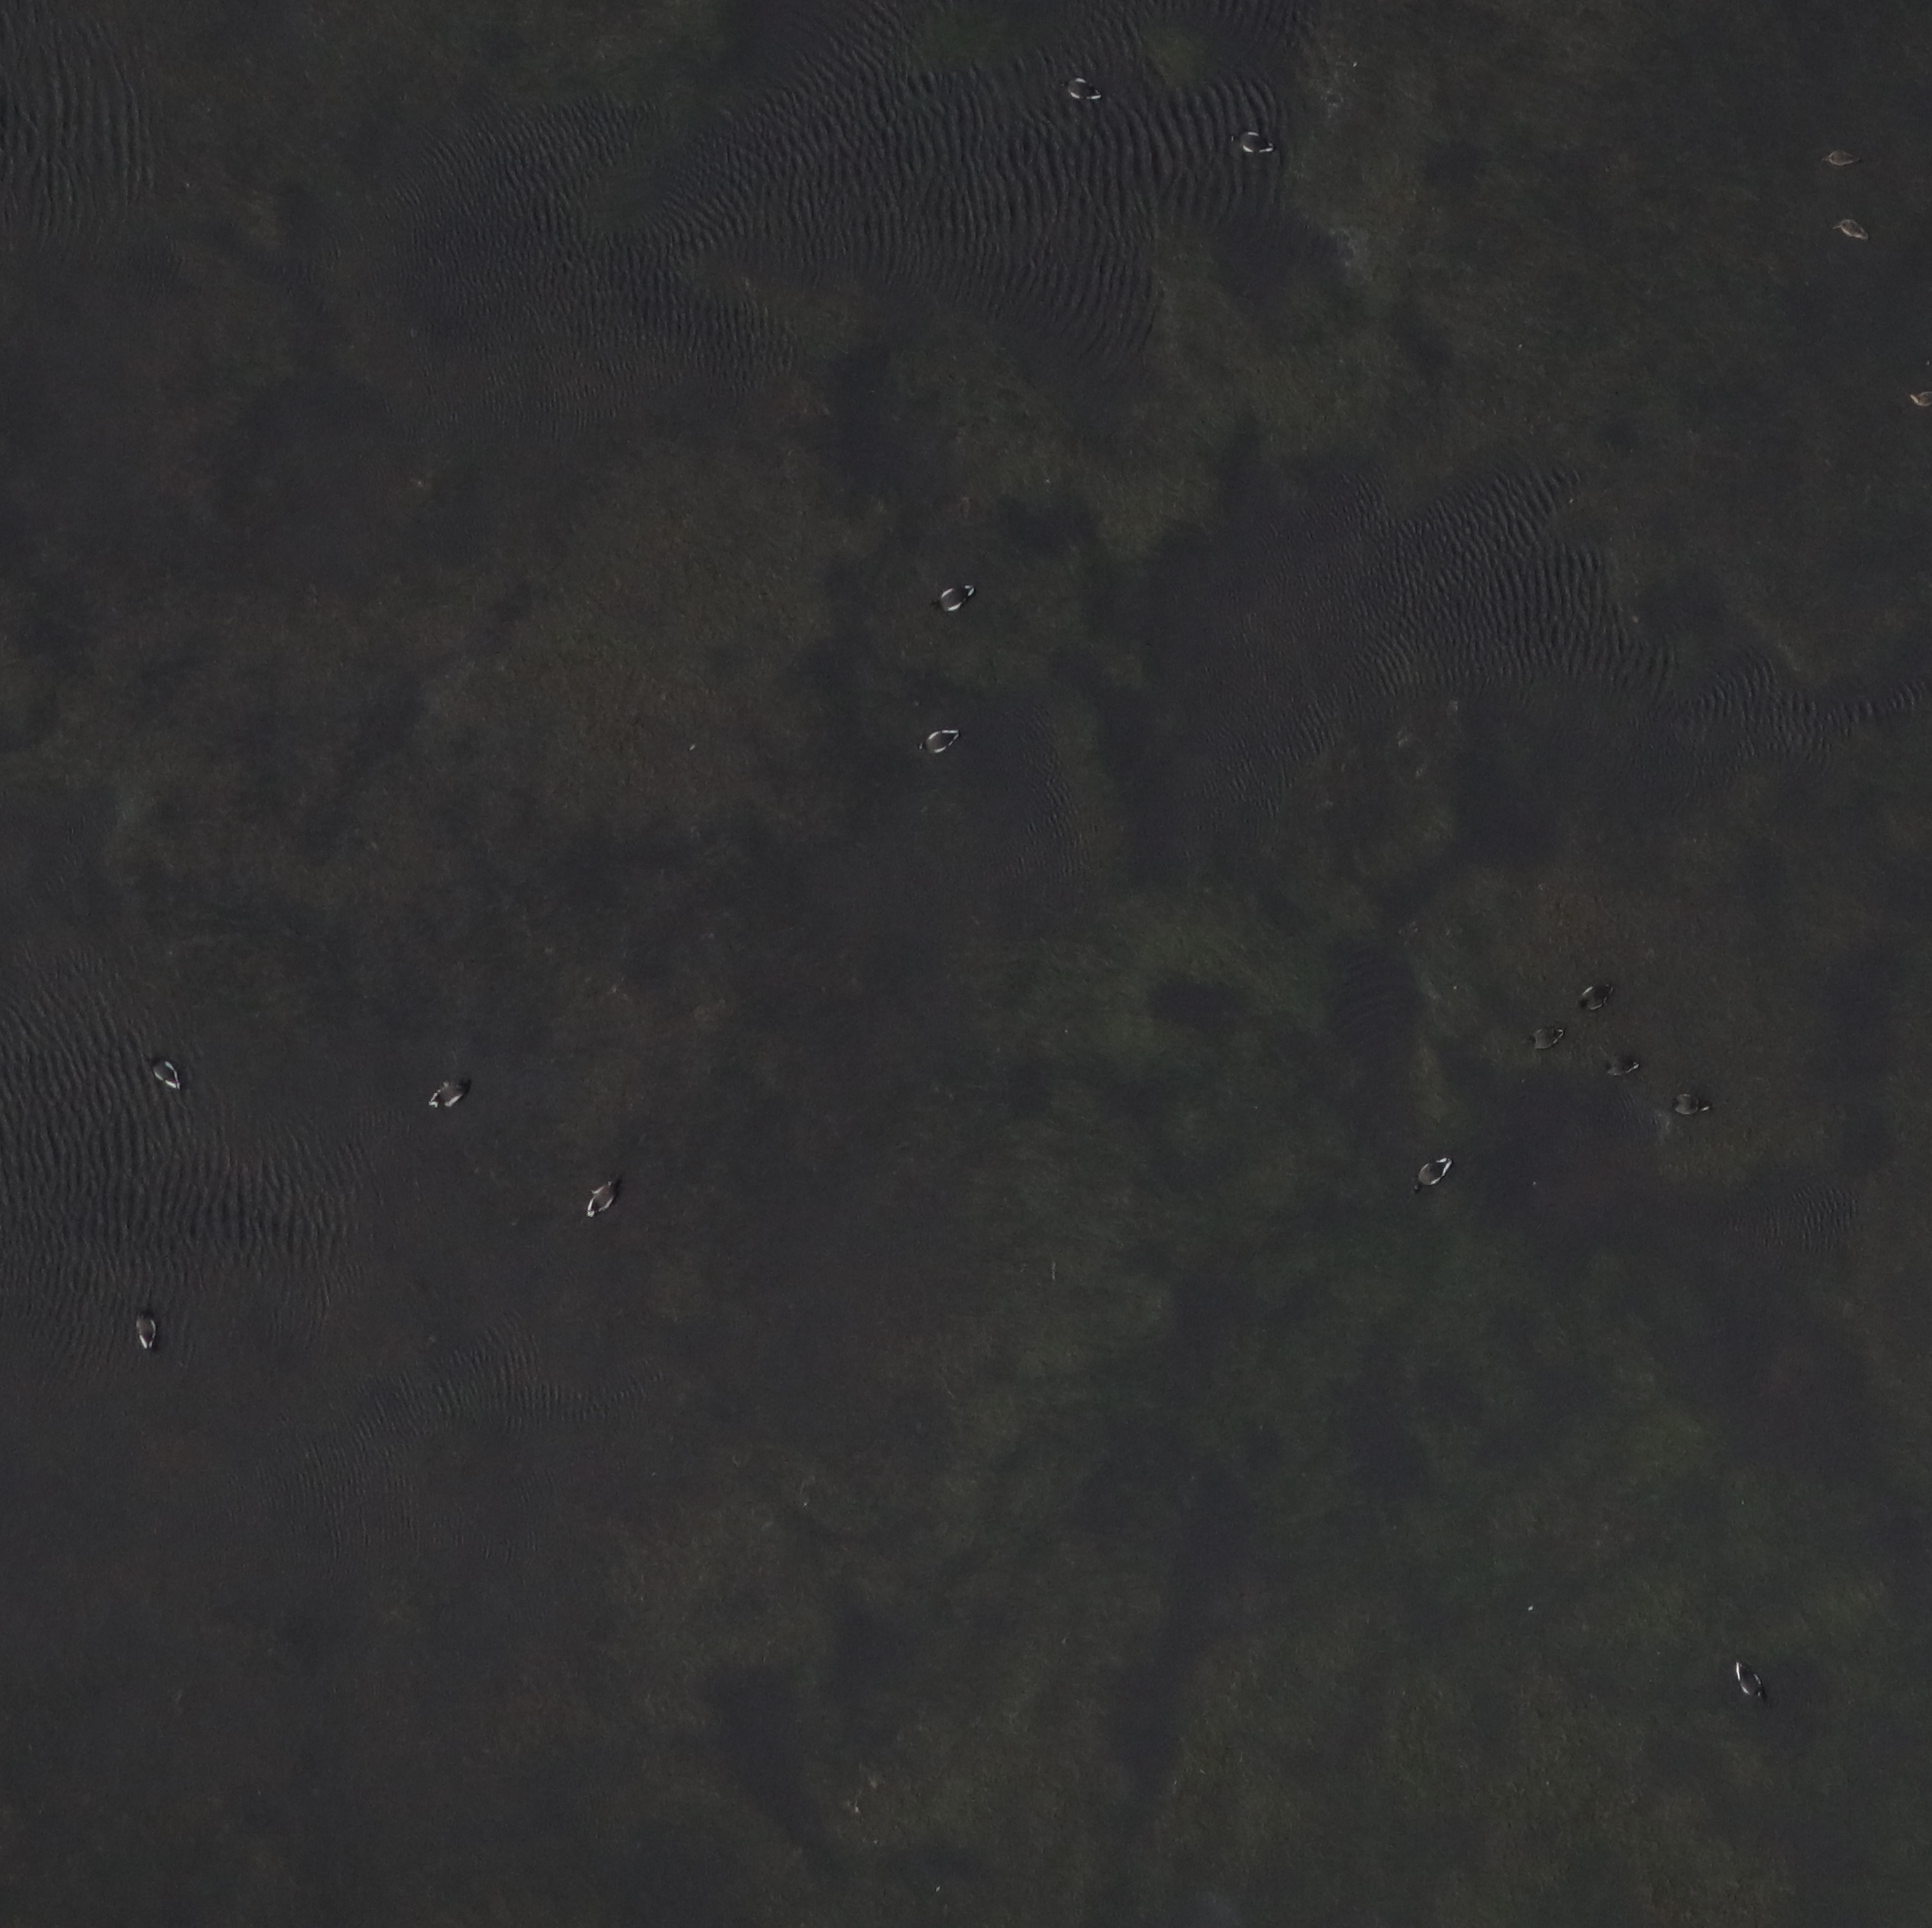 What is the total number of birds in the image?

17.